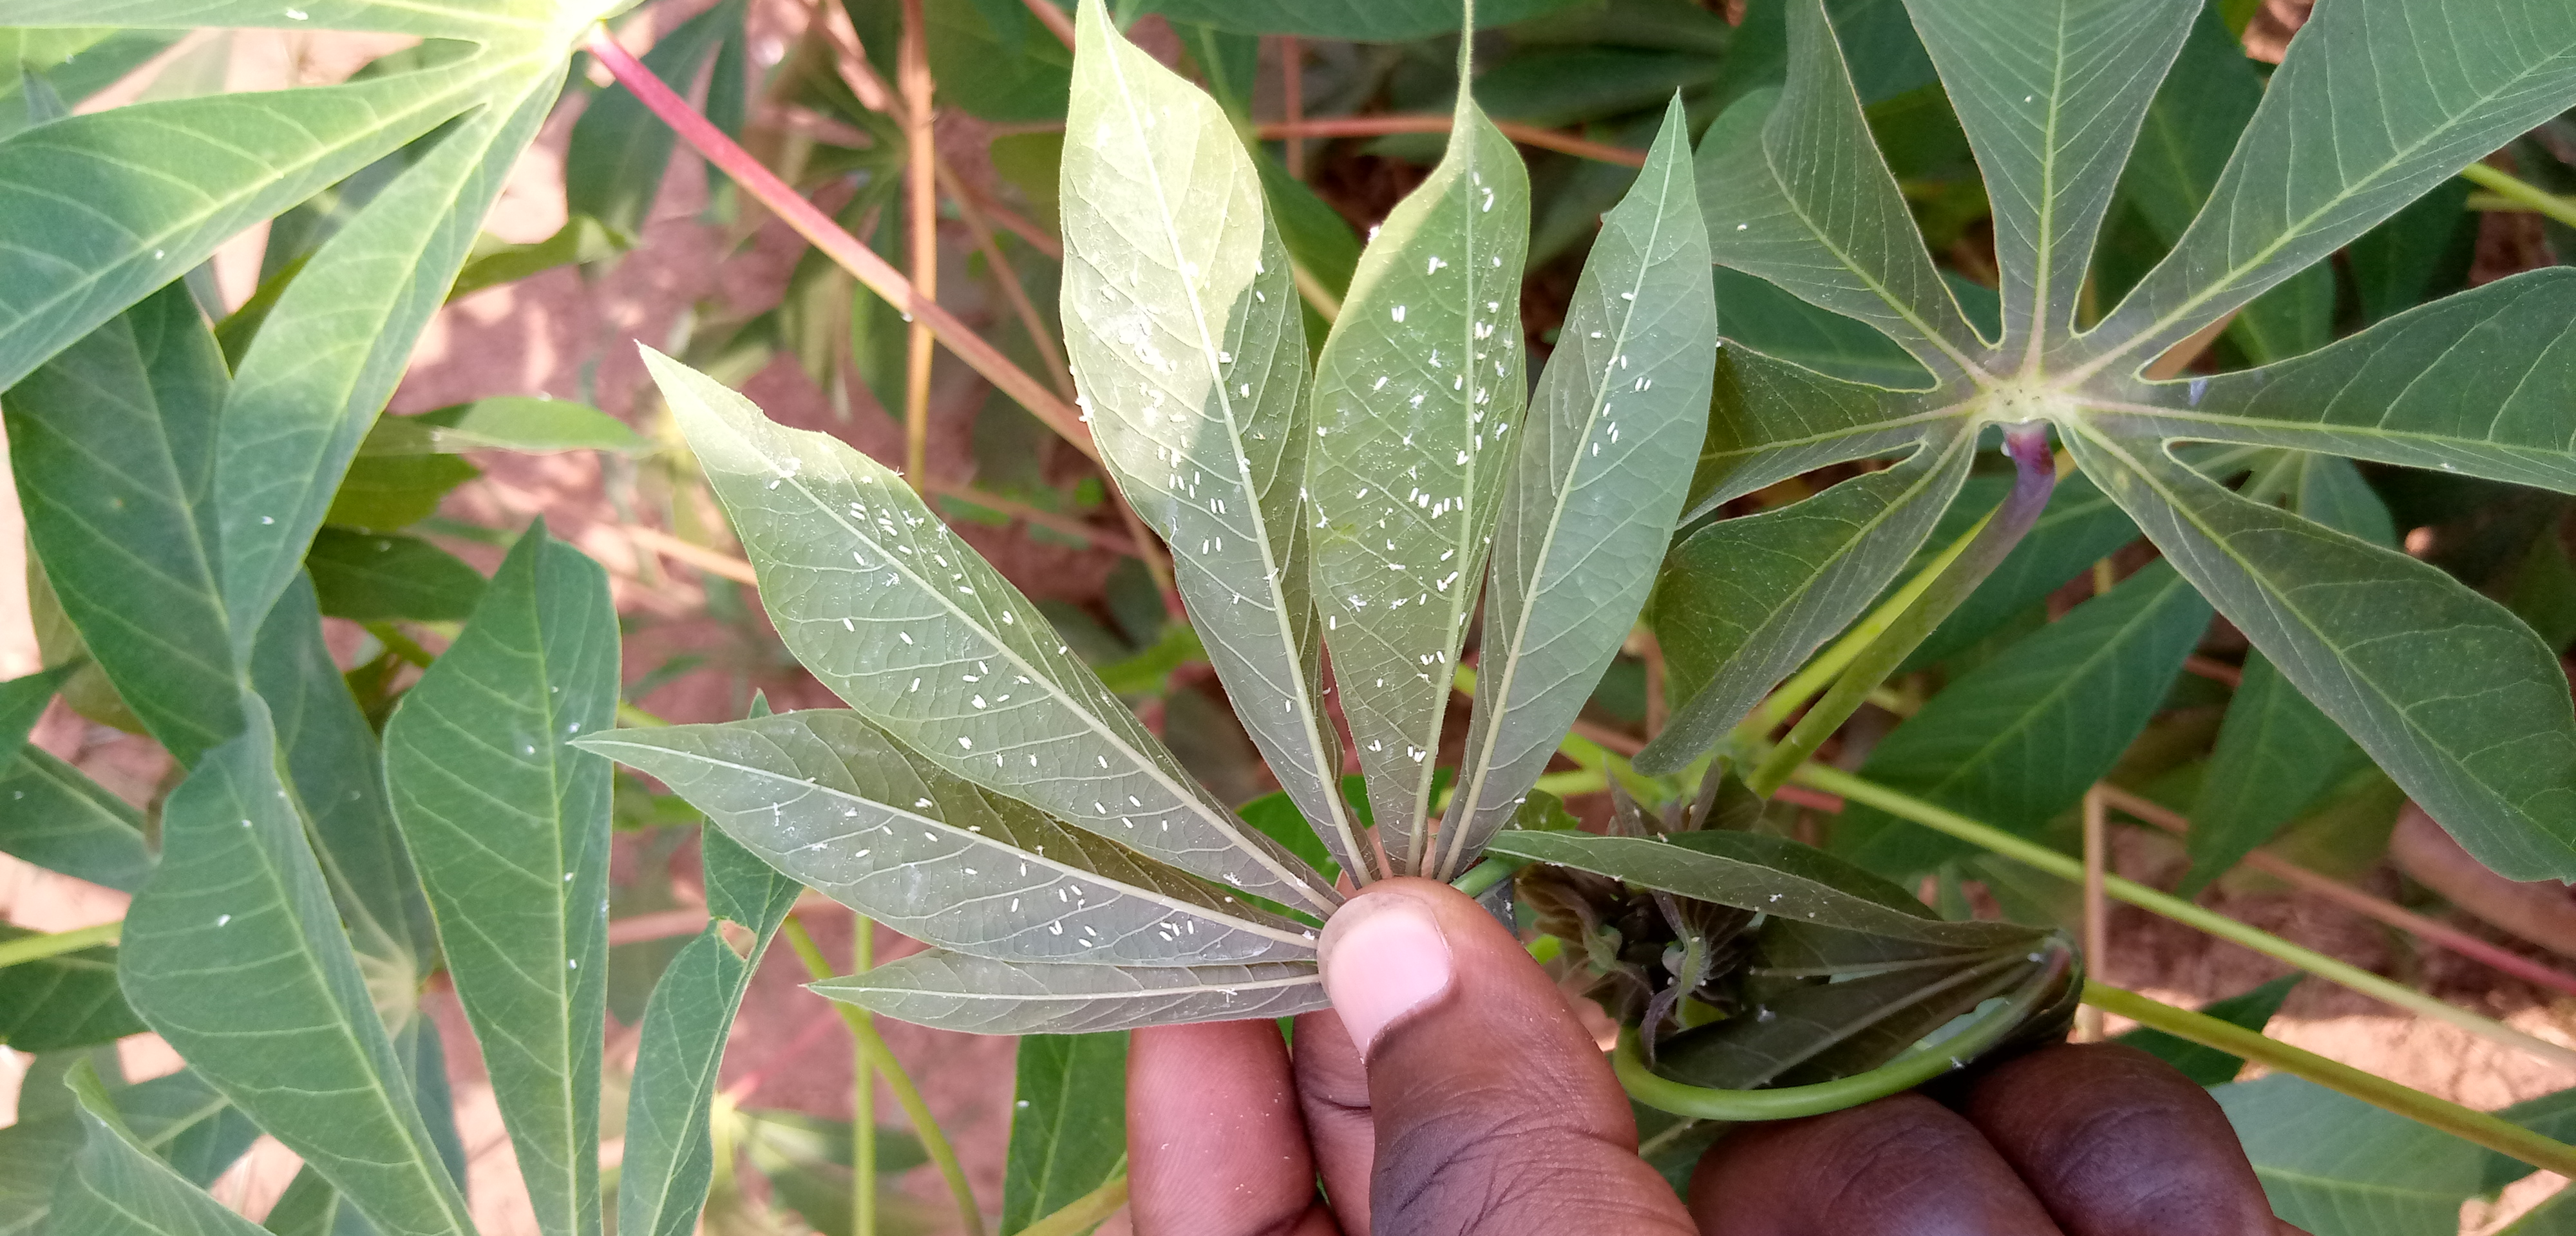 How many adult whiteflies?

167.